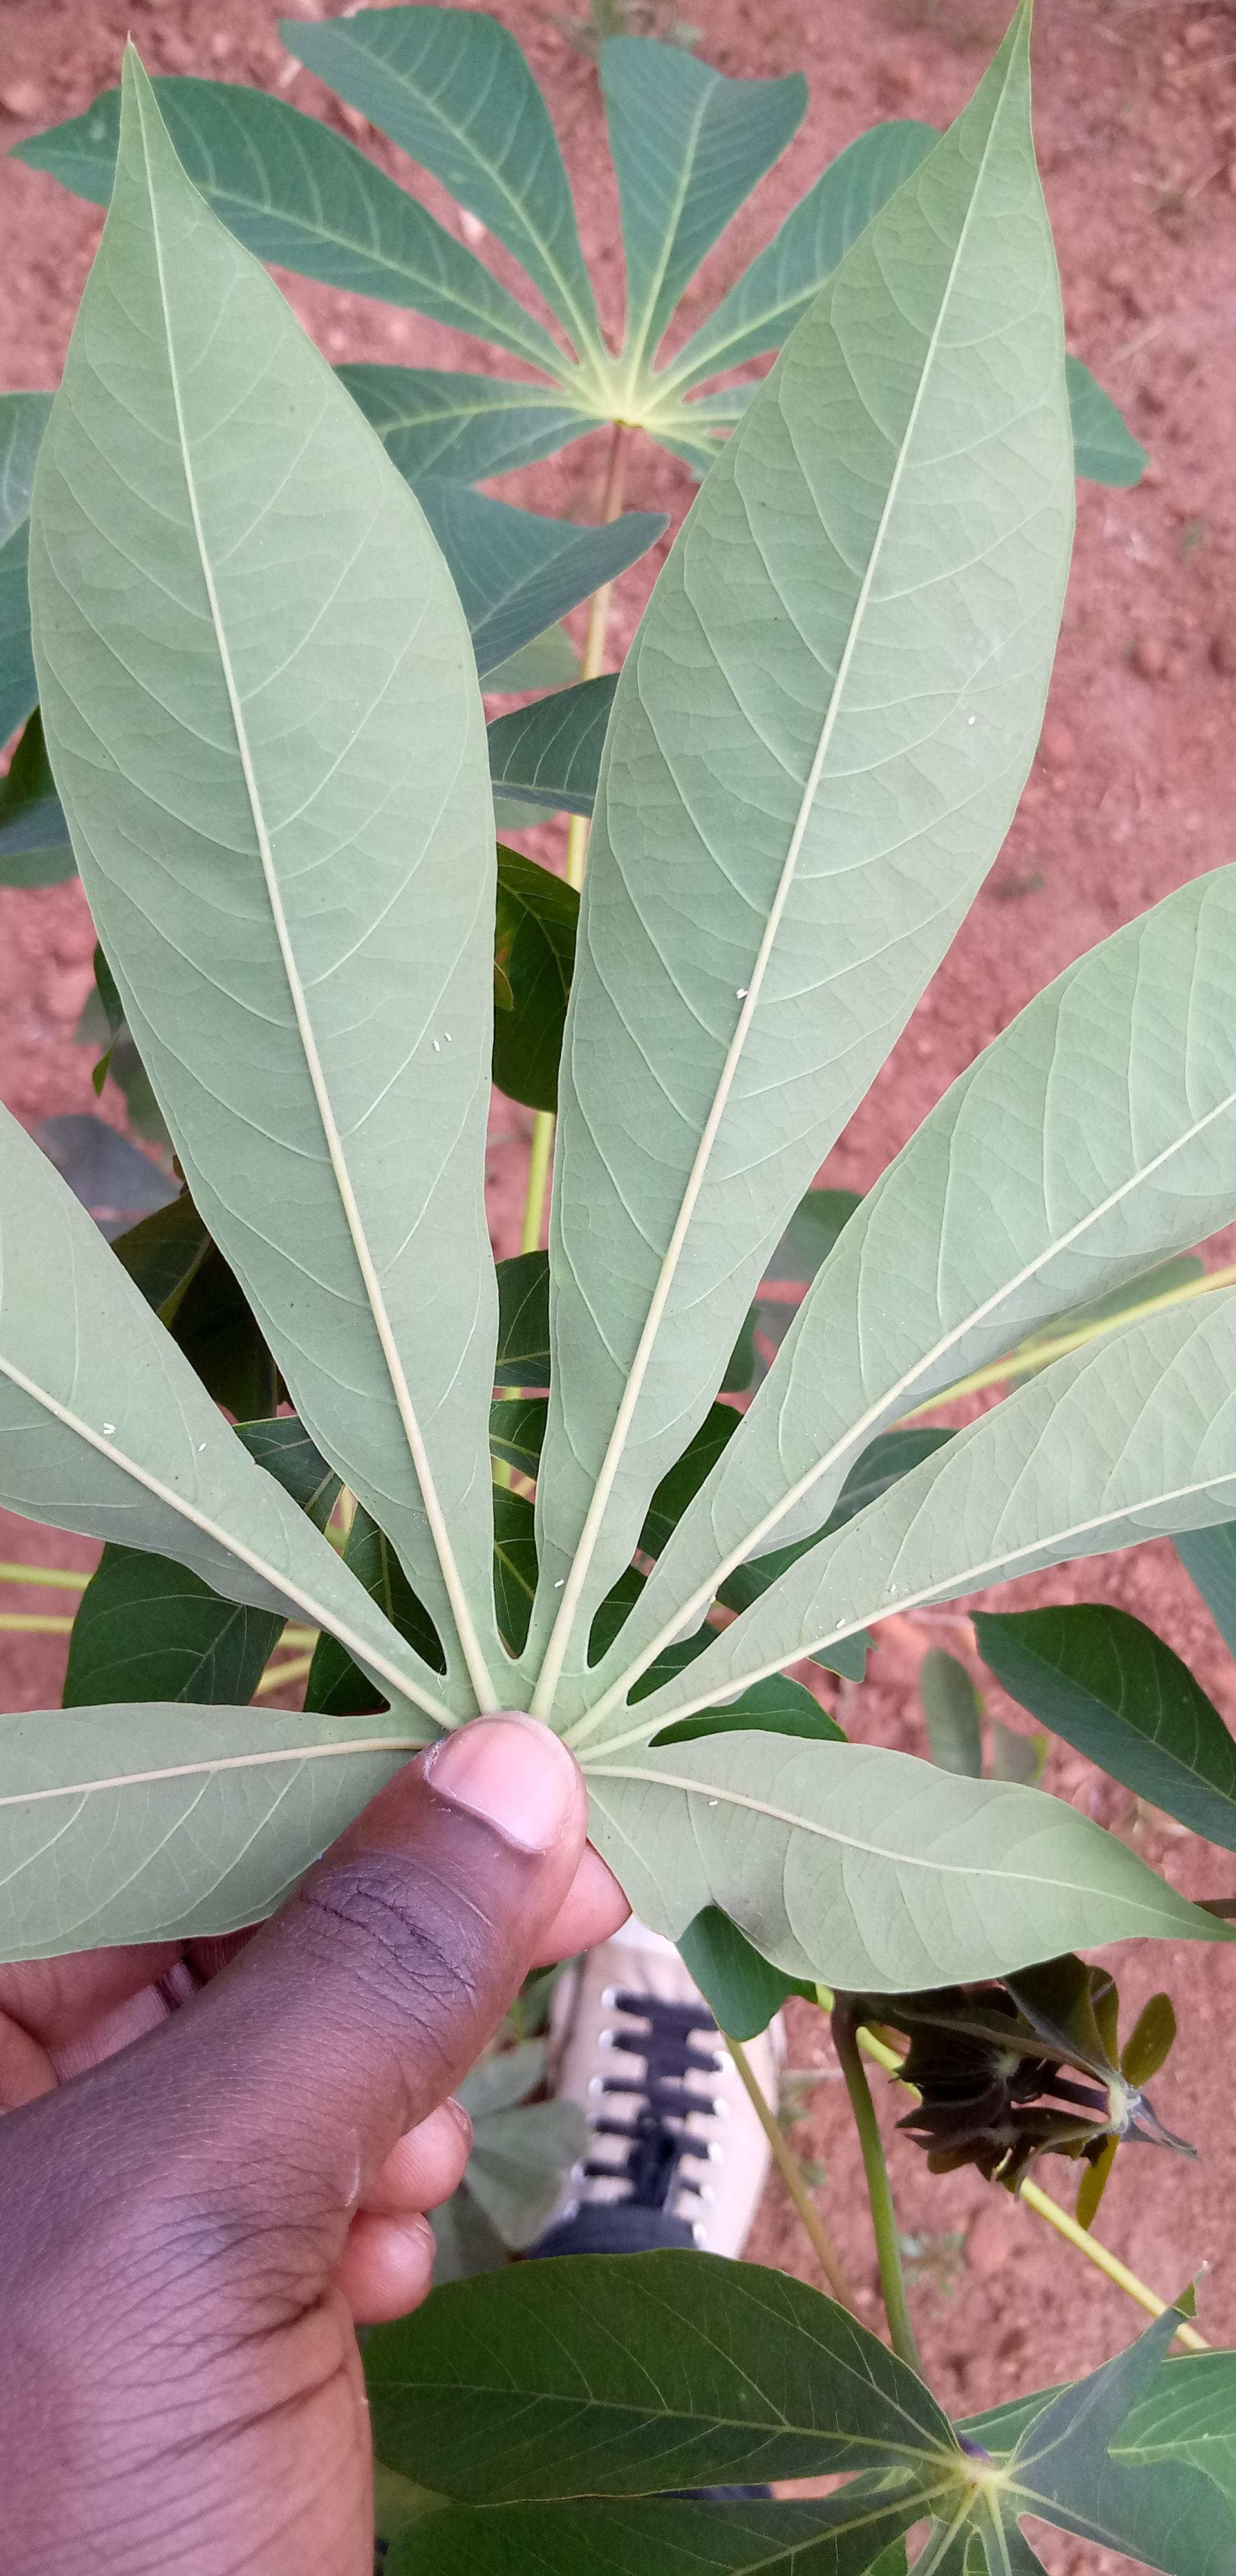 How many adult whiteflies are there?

12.